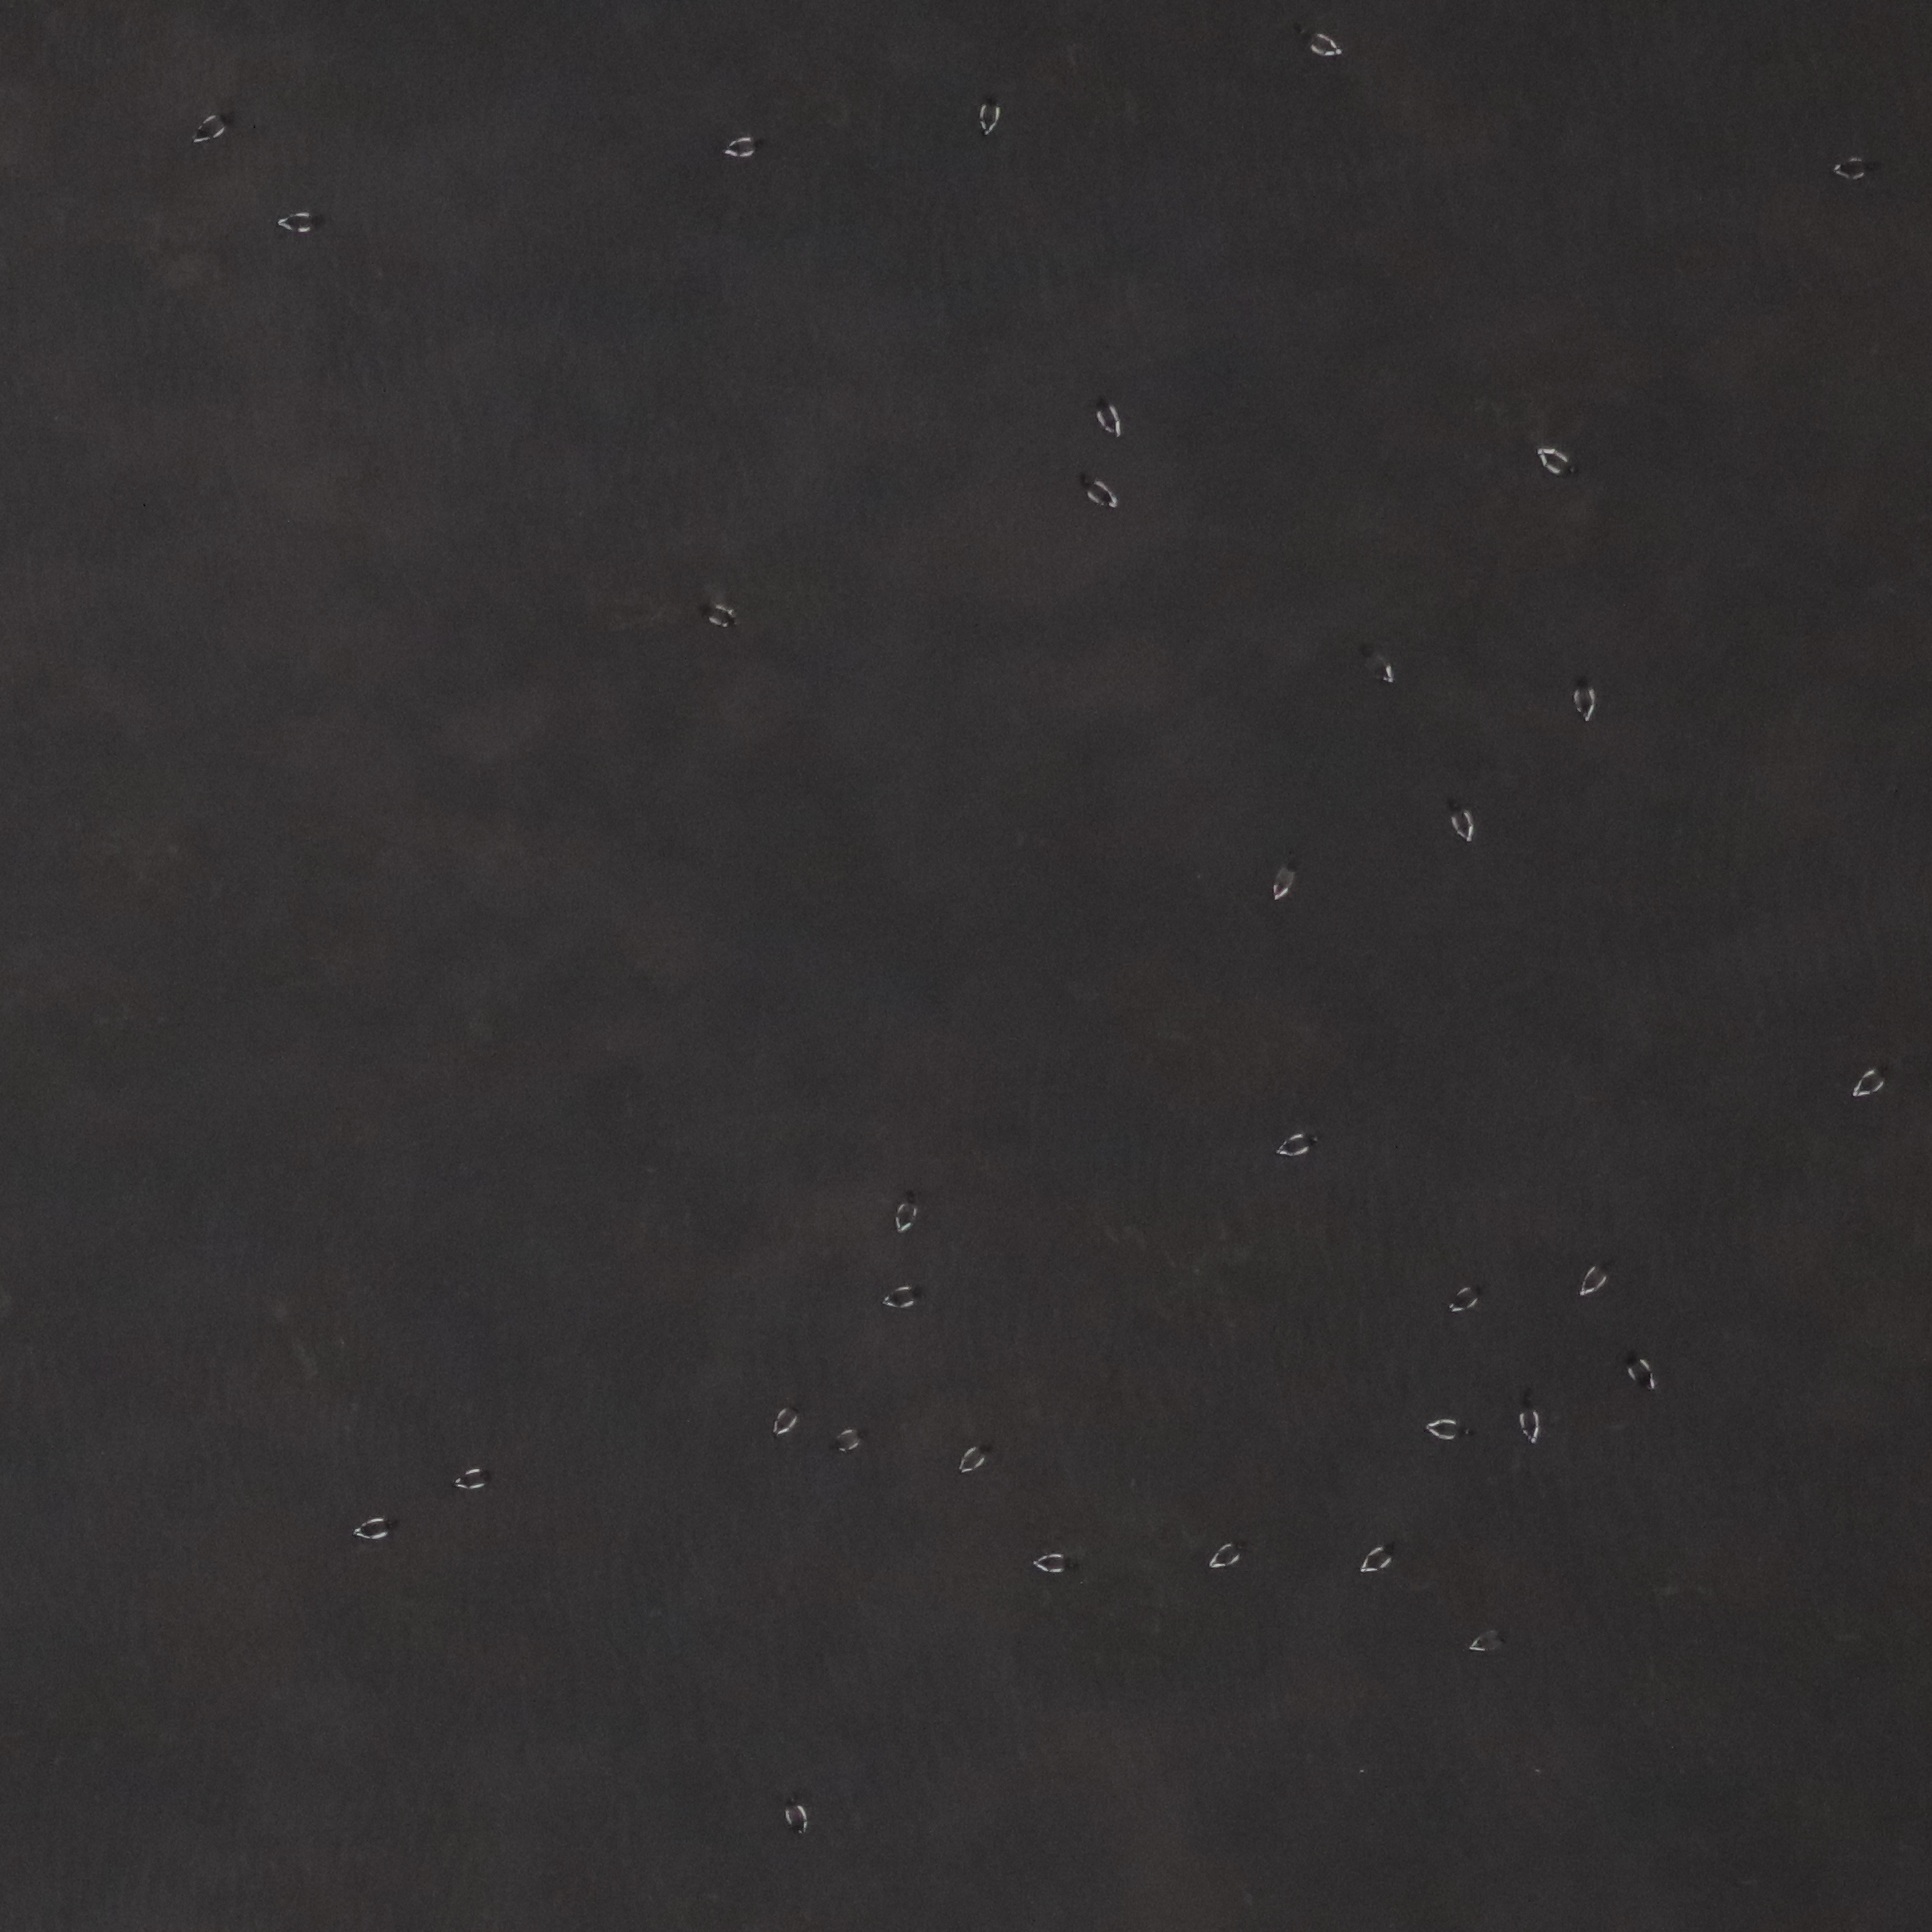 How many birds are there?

33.